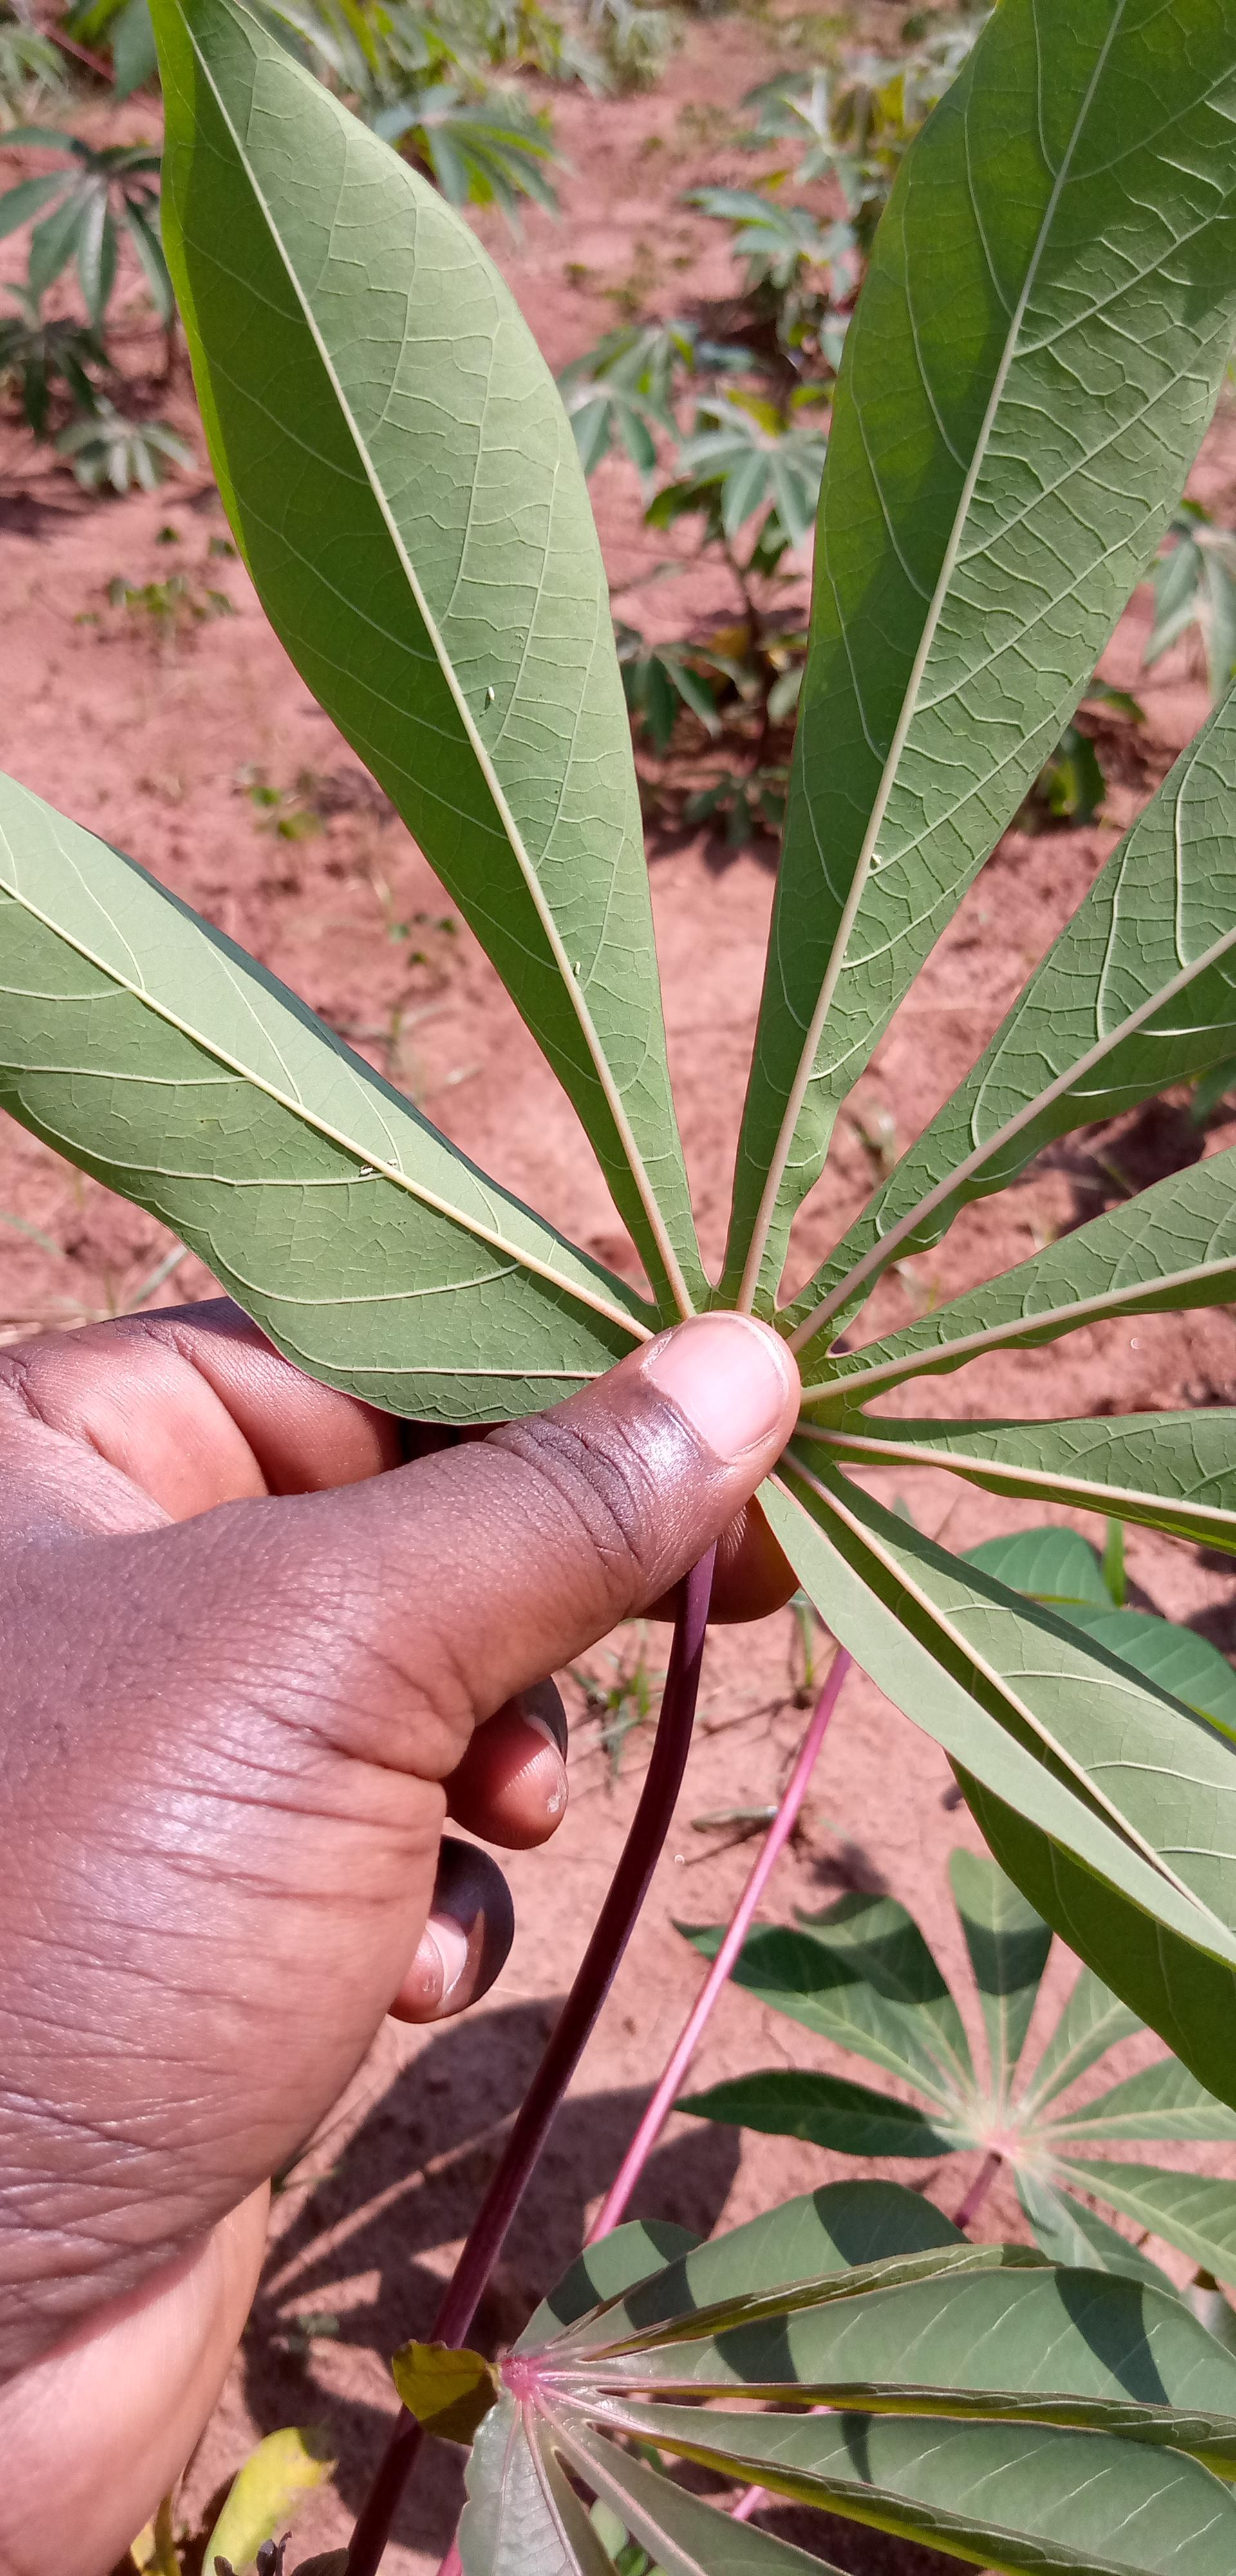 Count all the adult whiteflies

6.